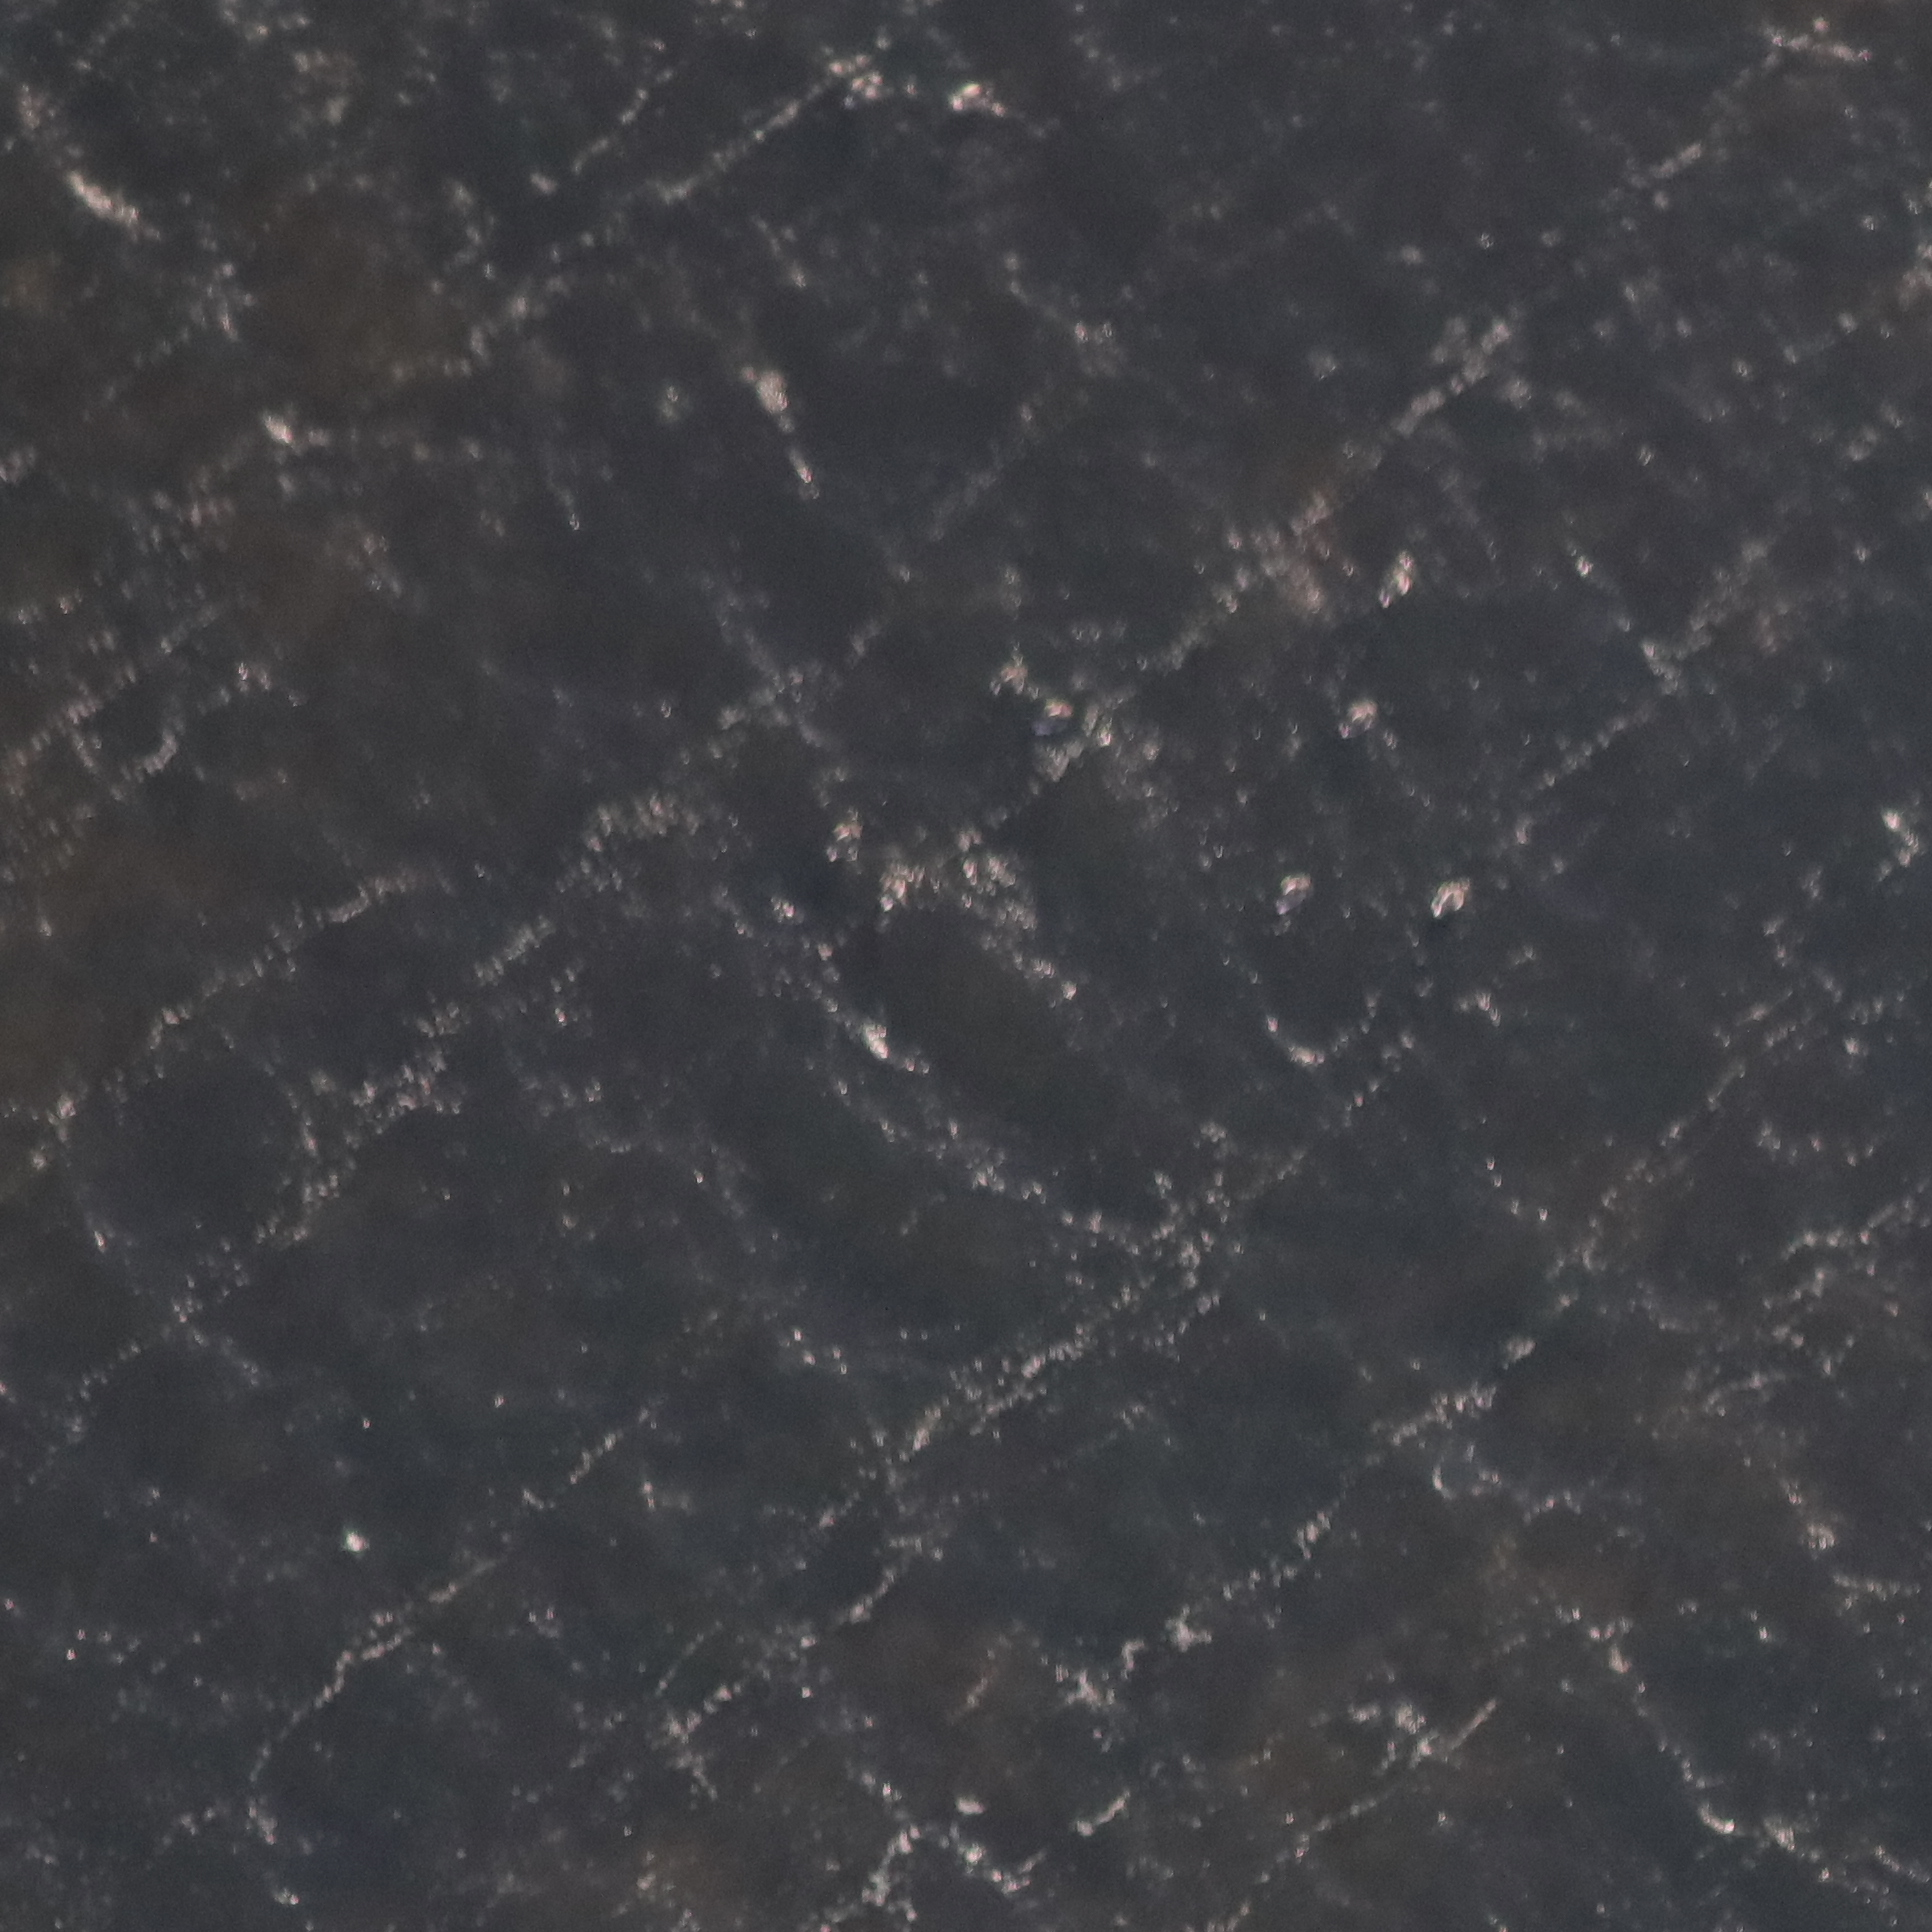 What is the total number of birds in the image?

10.